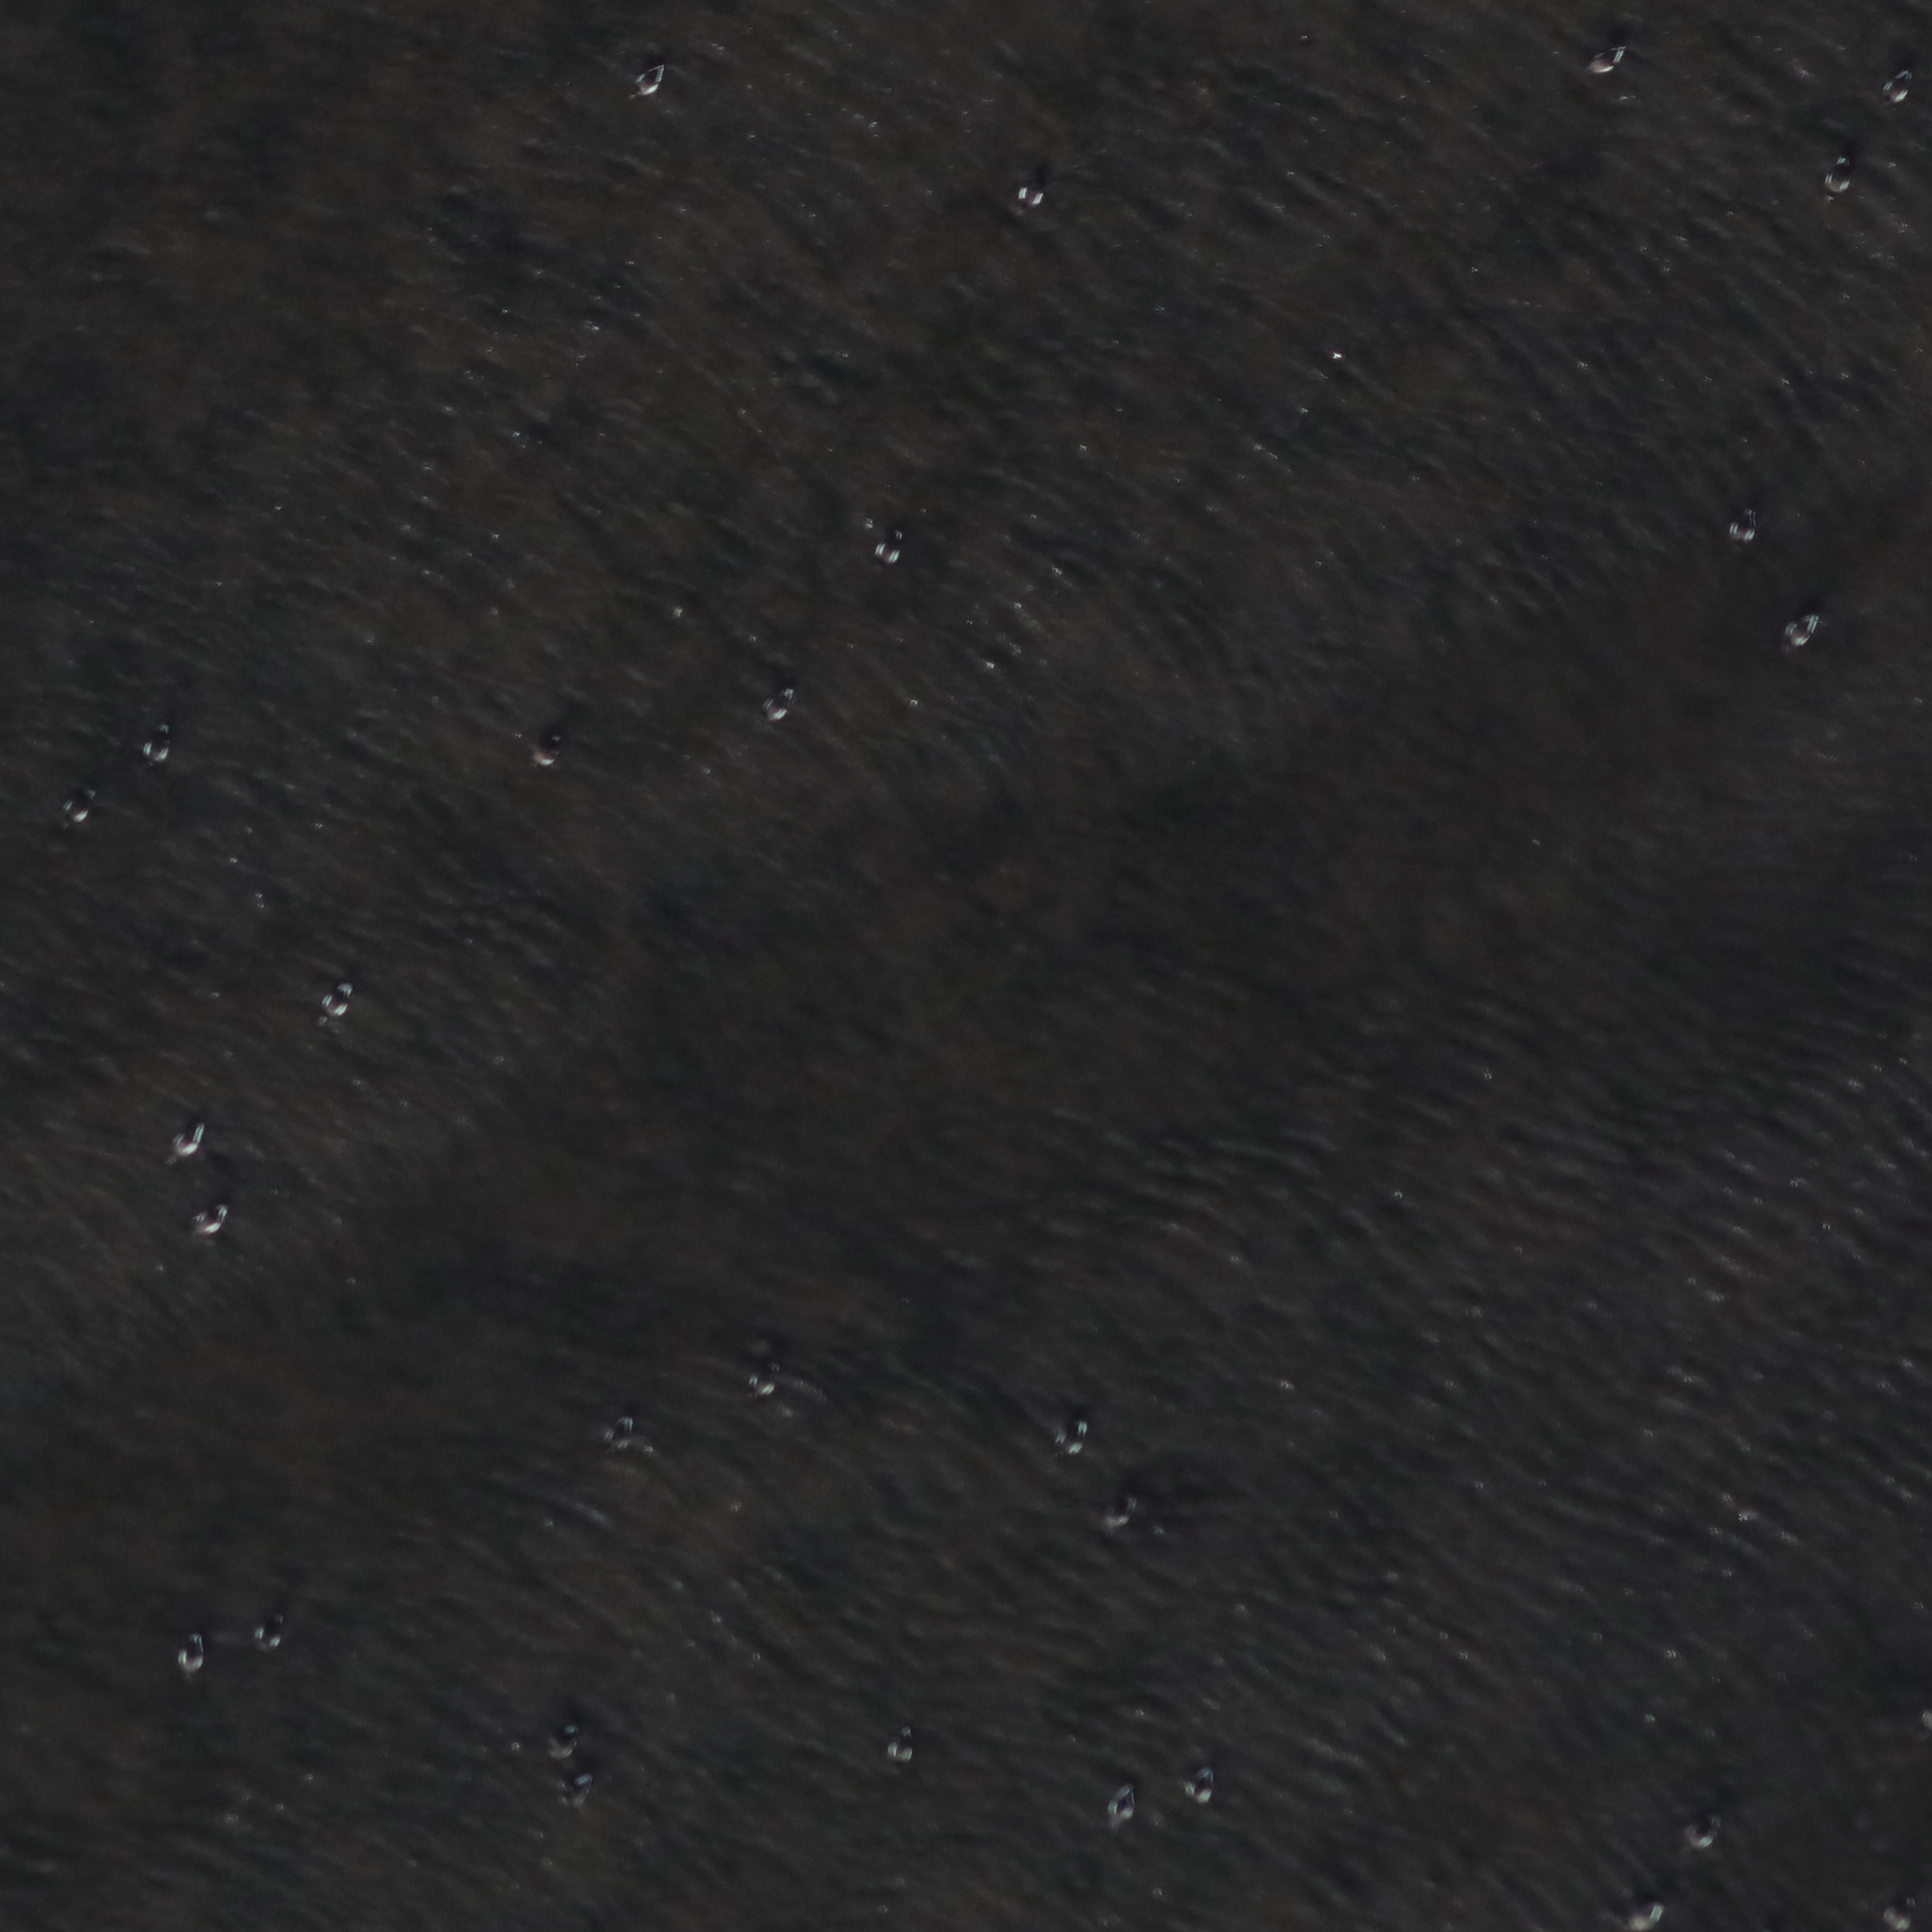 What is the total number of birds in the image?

29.